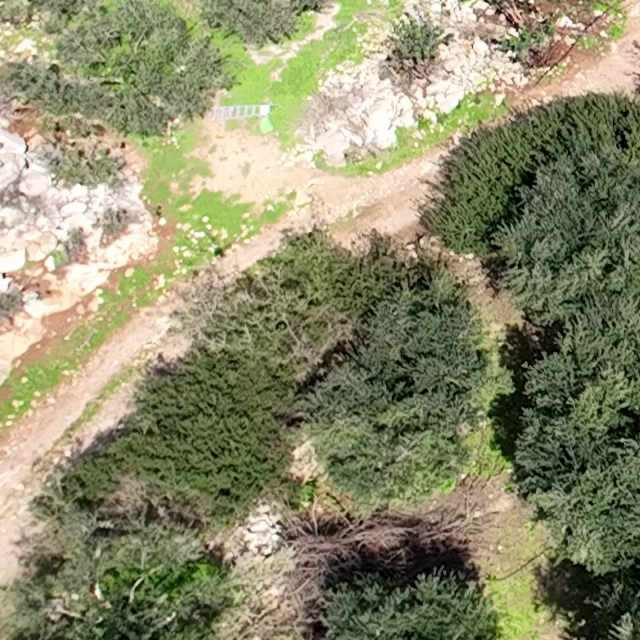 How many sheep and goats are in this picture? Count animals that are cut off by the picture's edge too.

0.